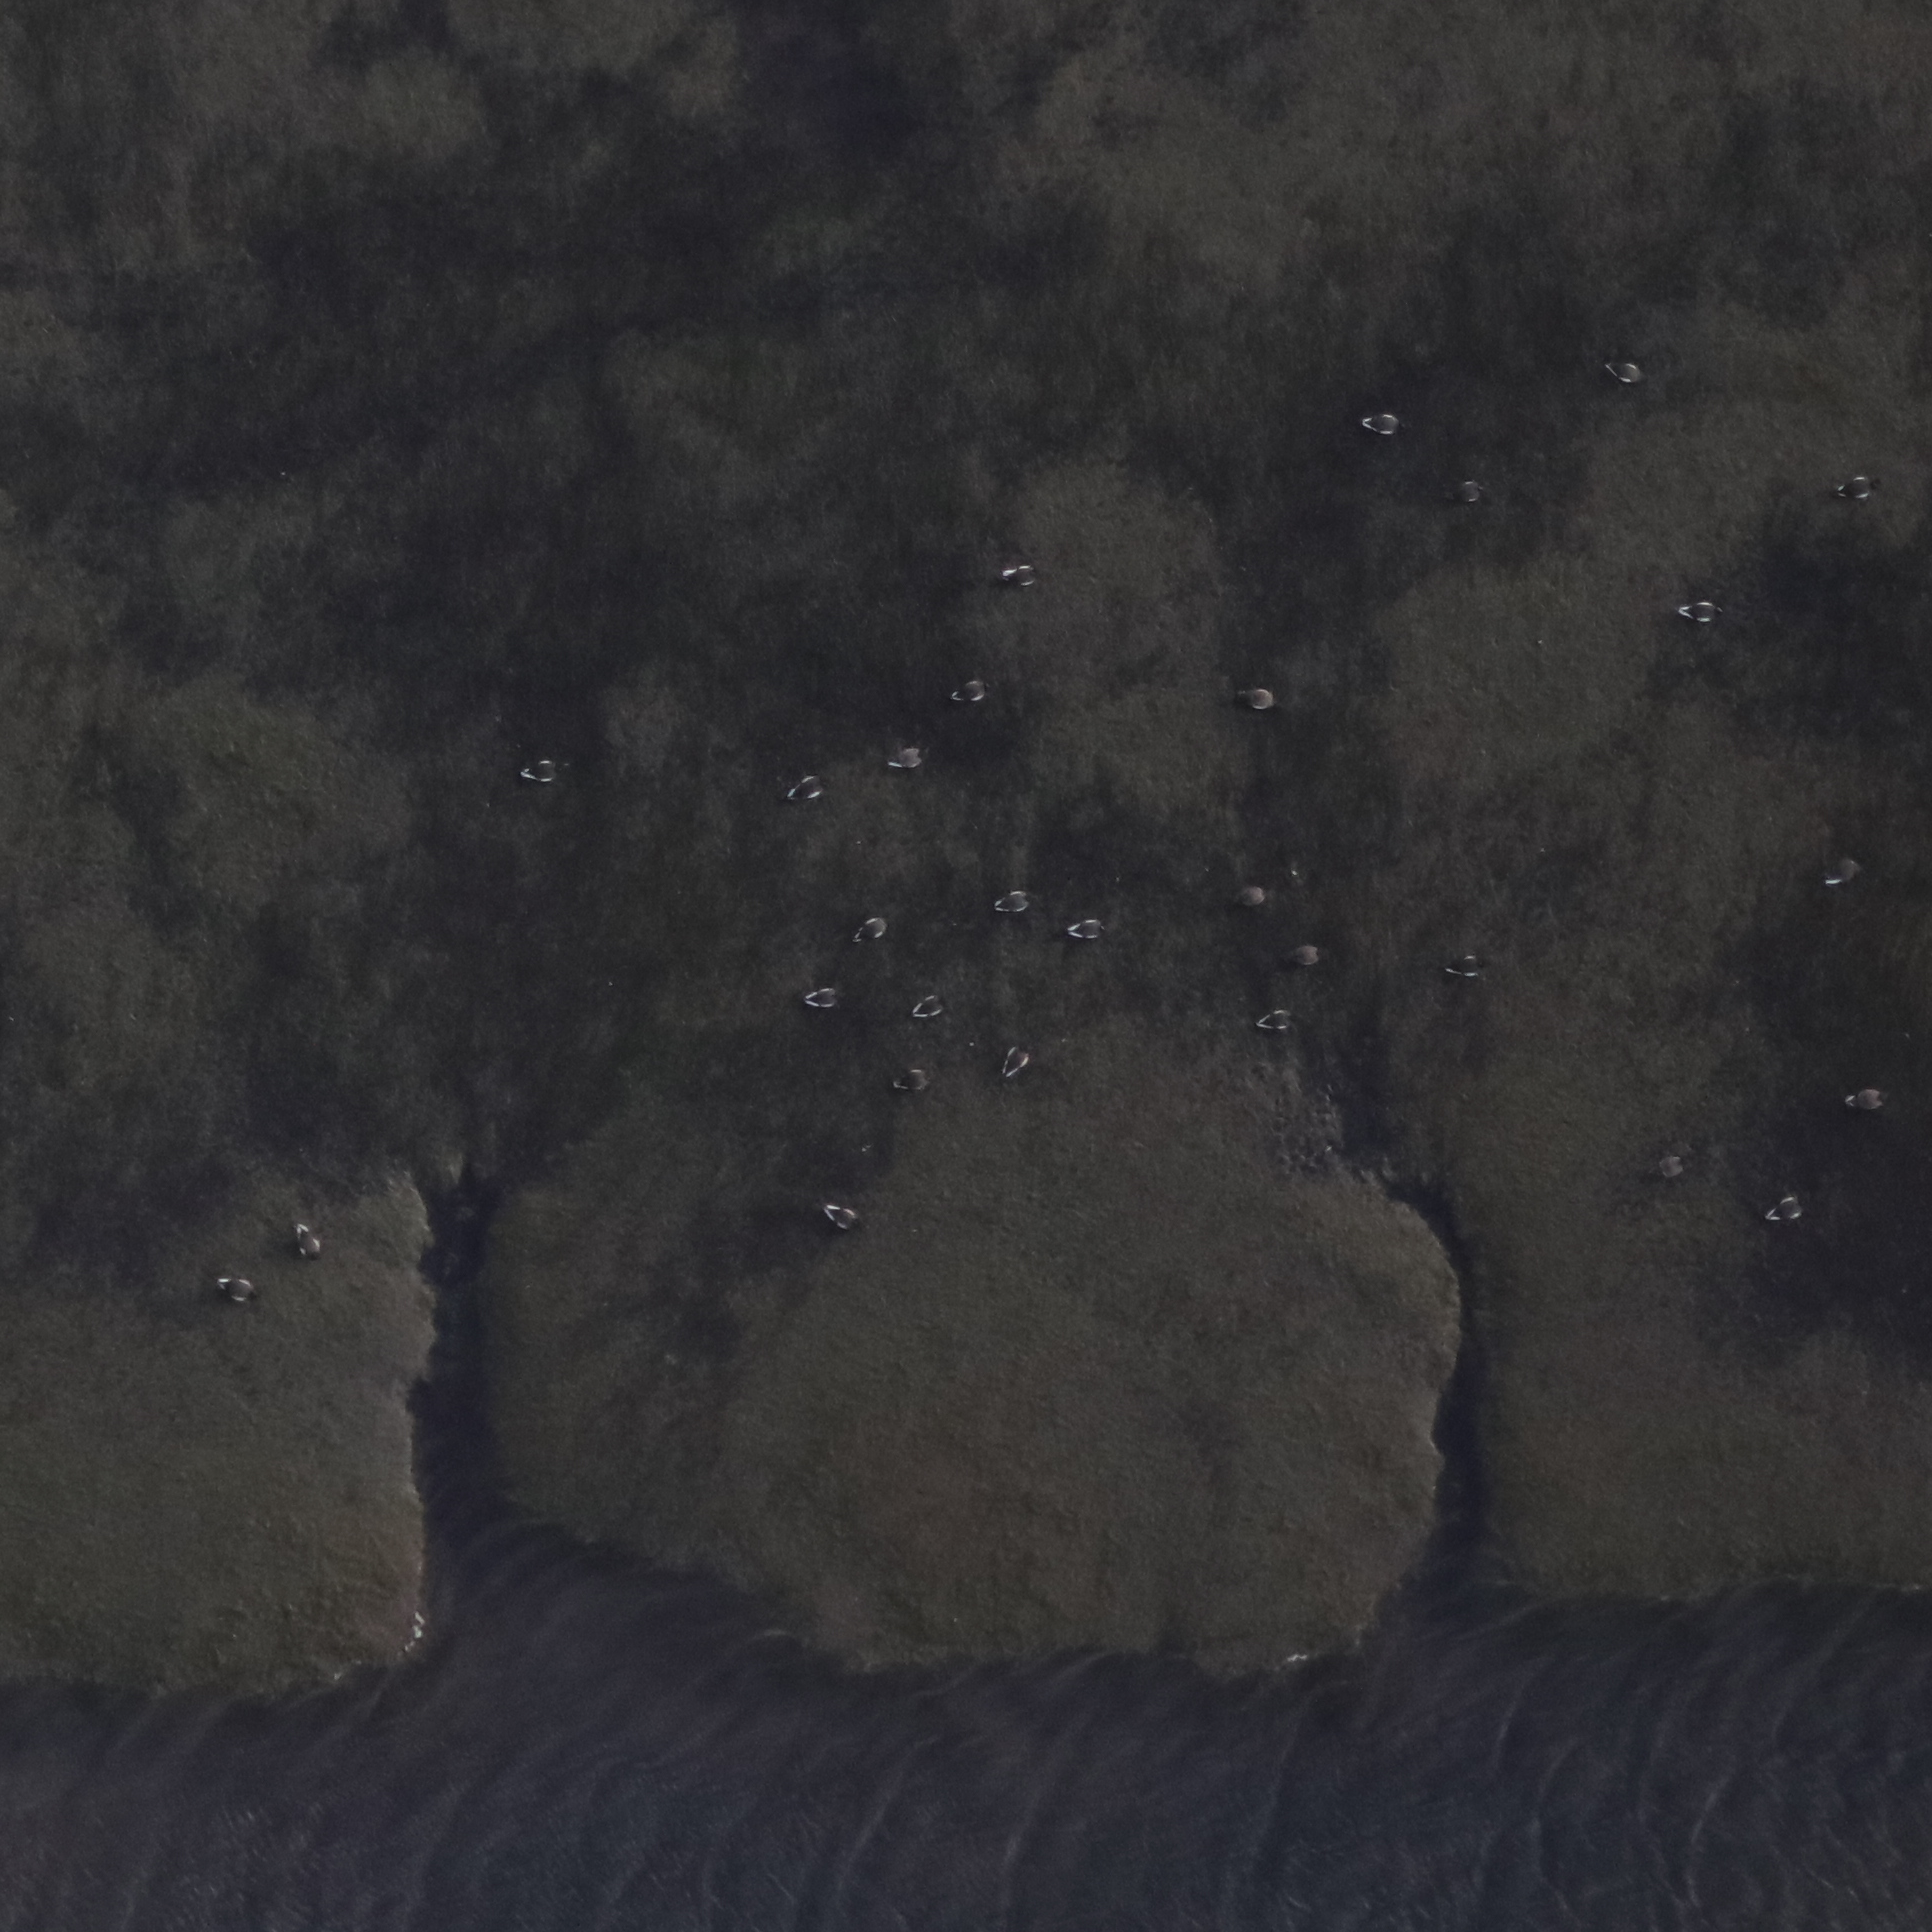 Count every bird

29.